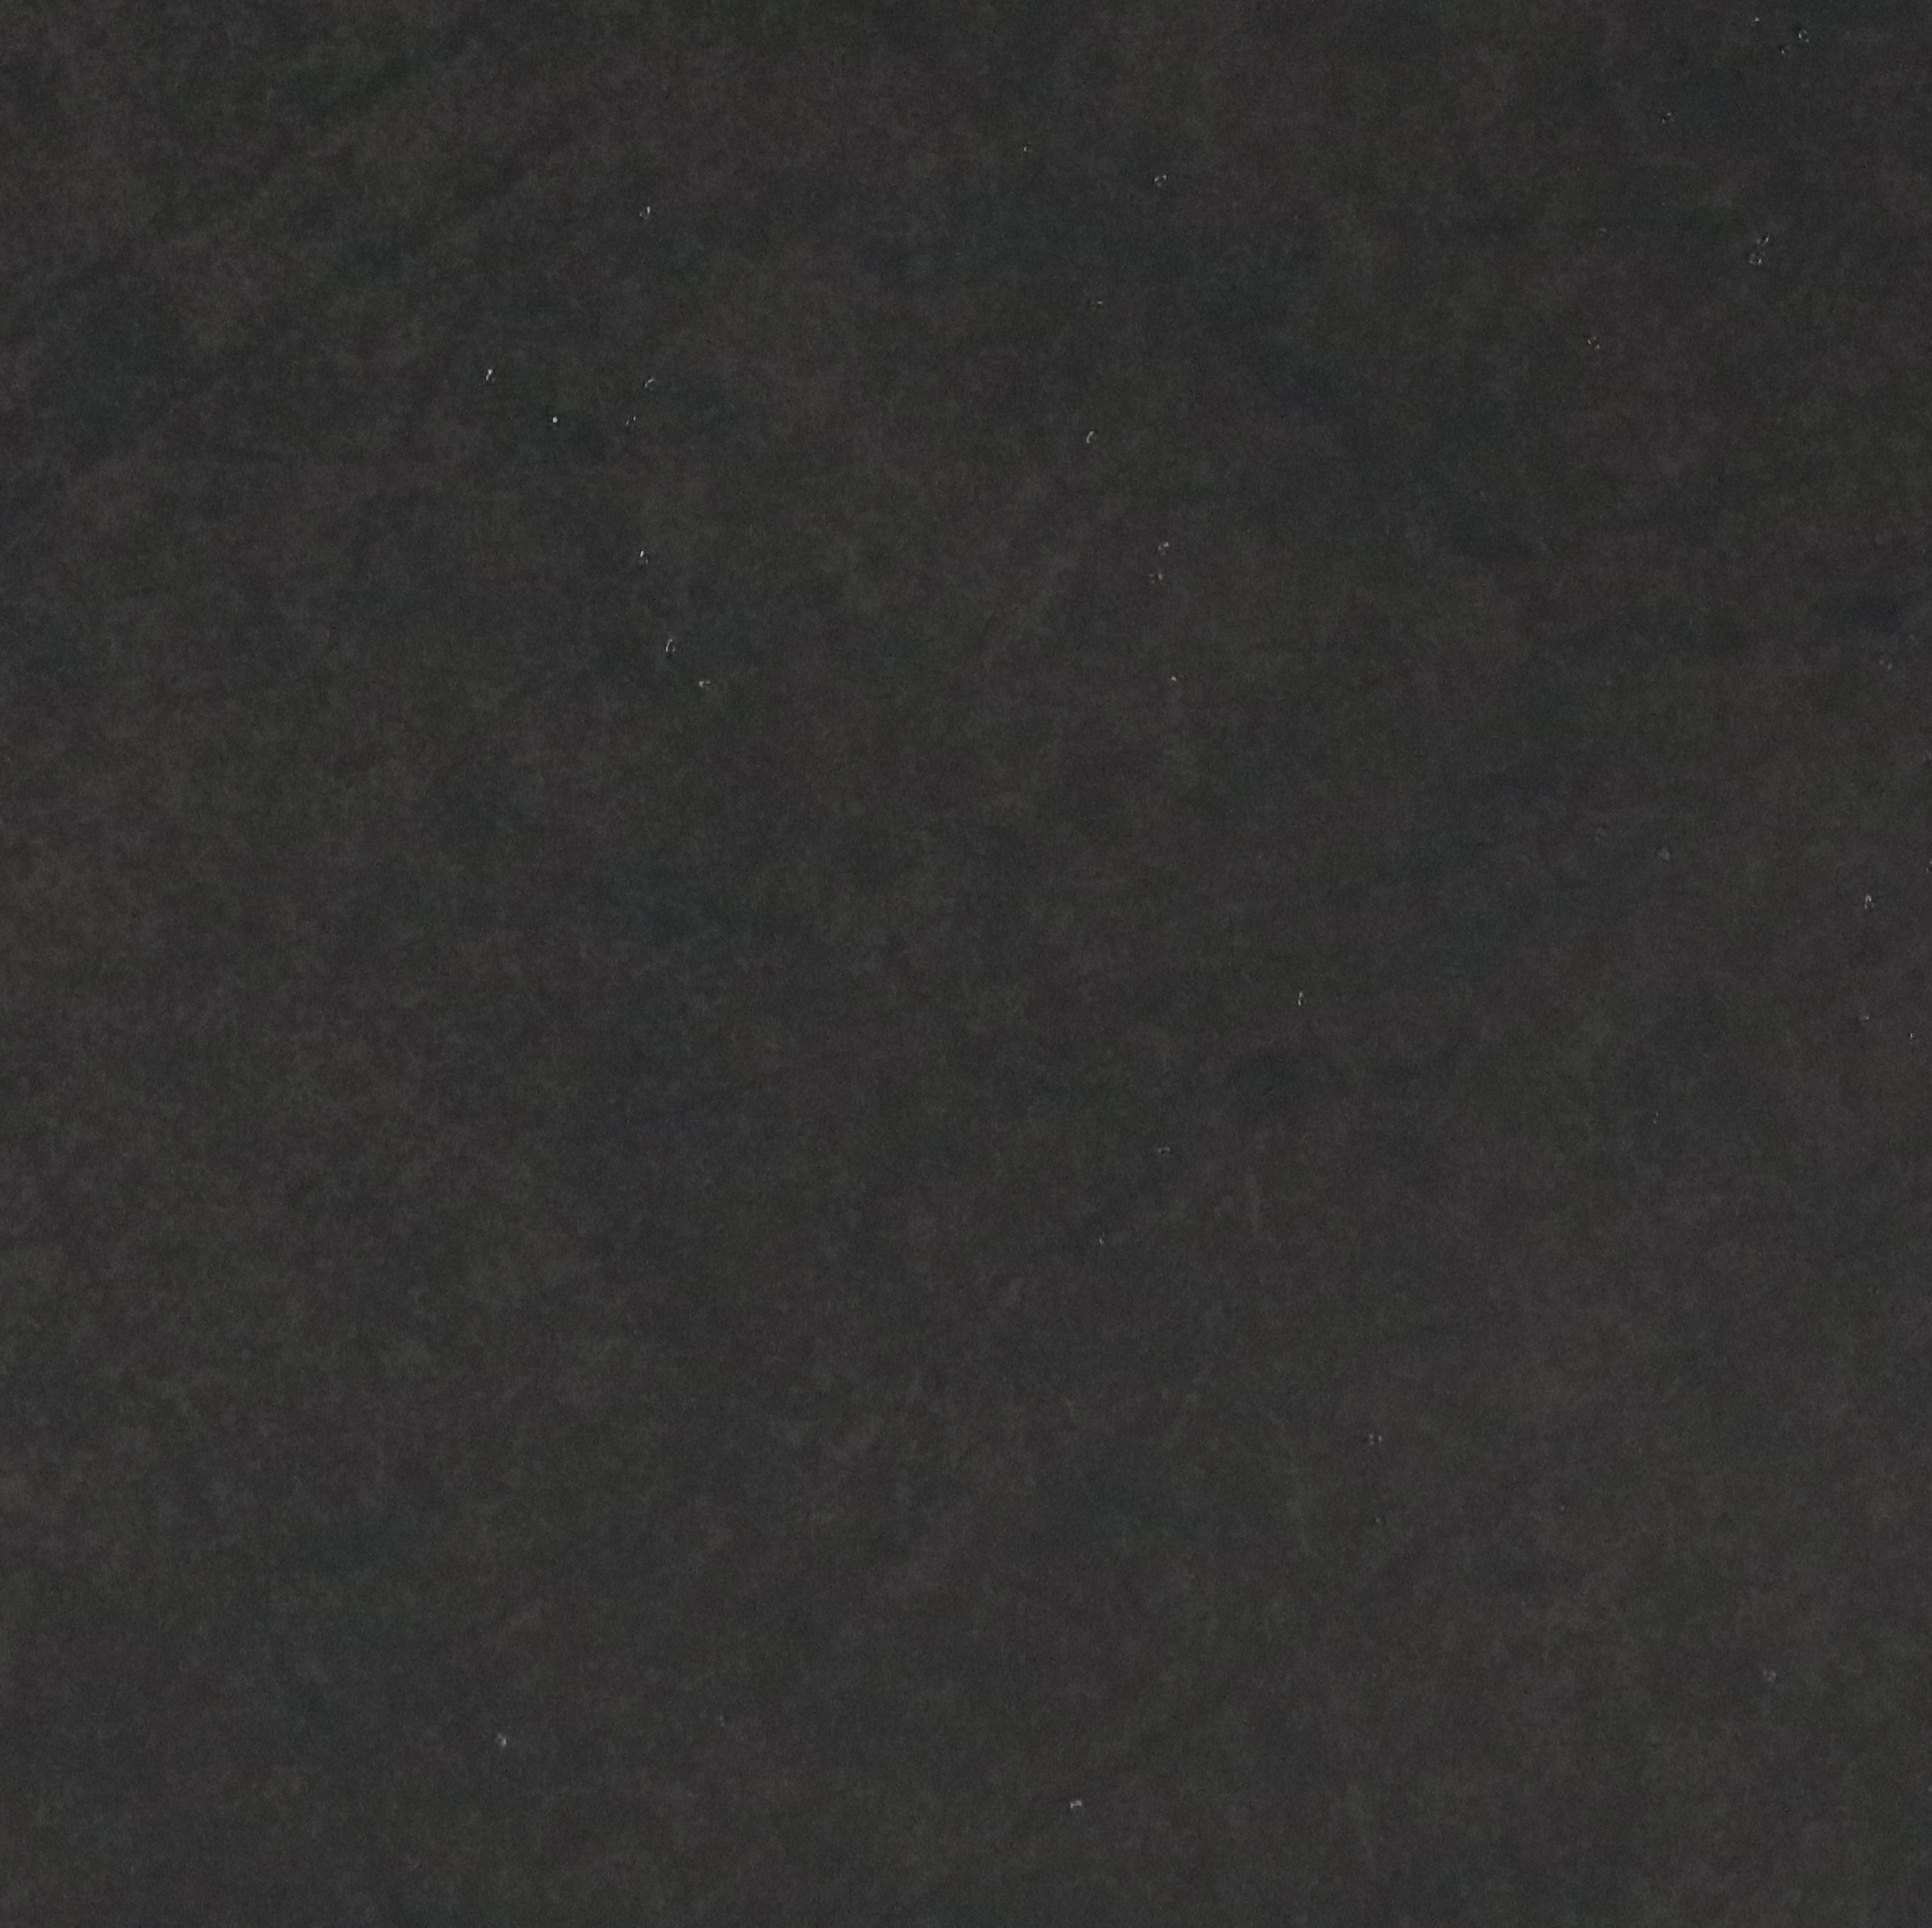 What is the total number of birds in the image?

41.